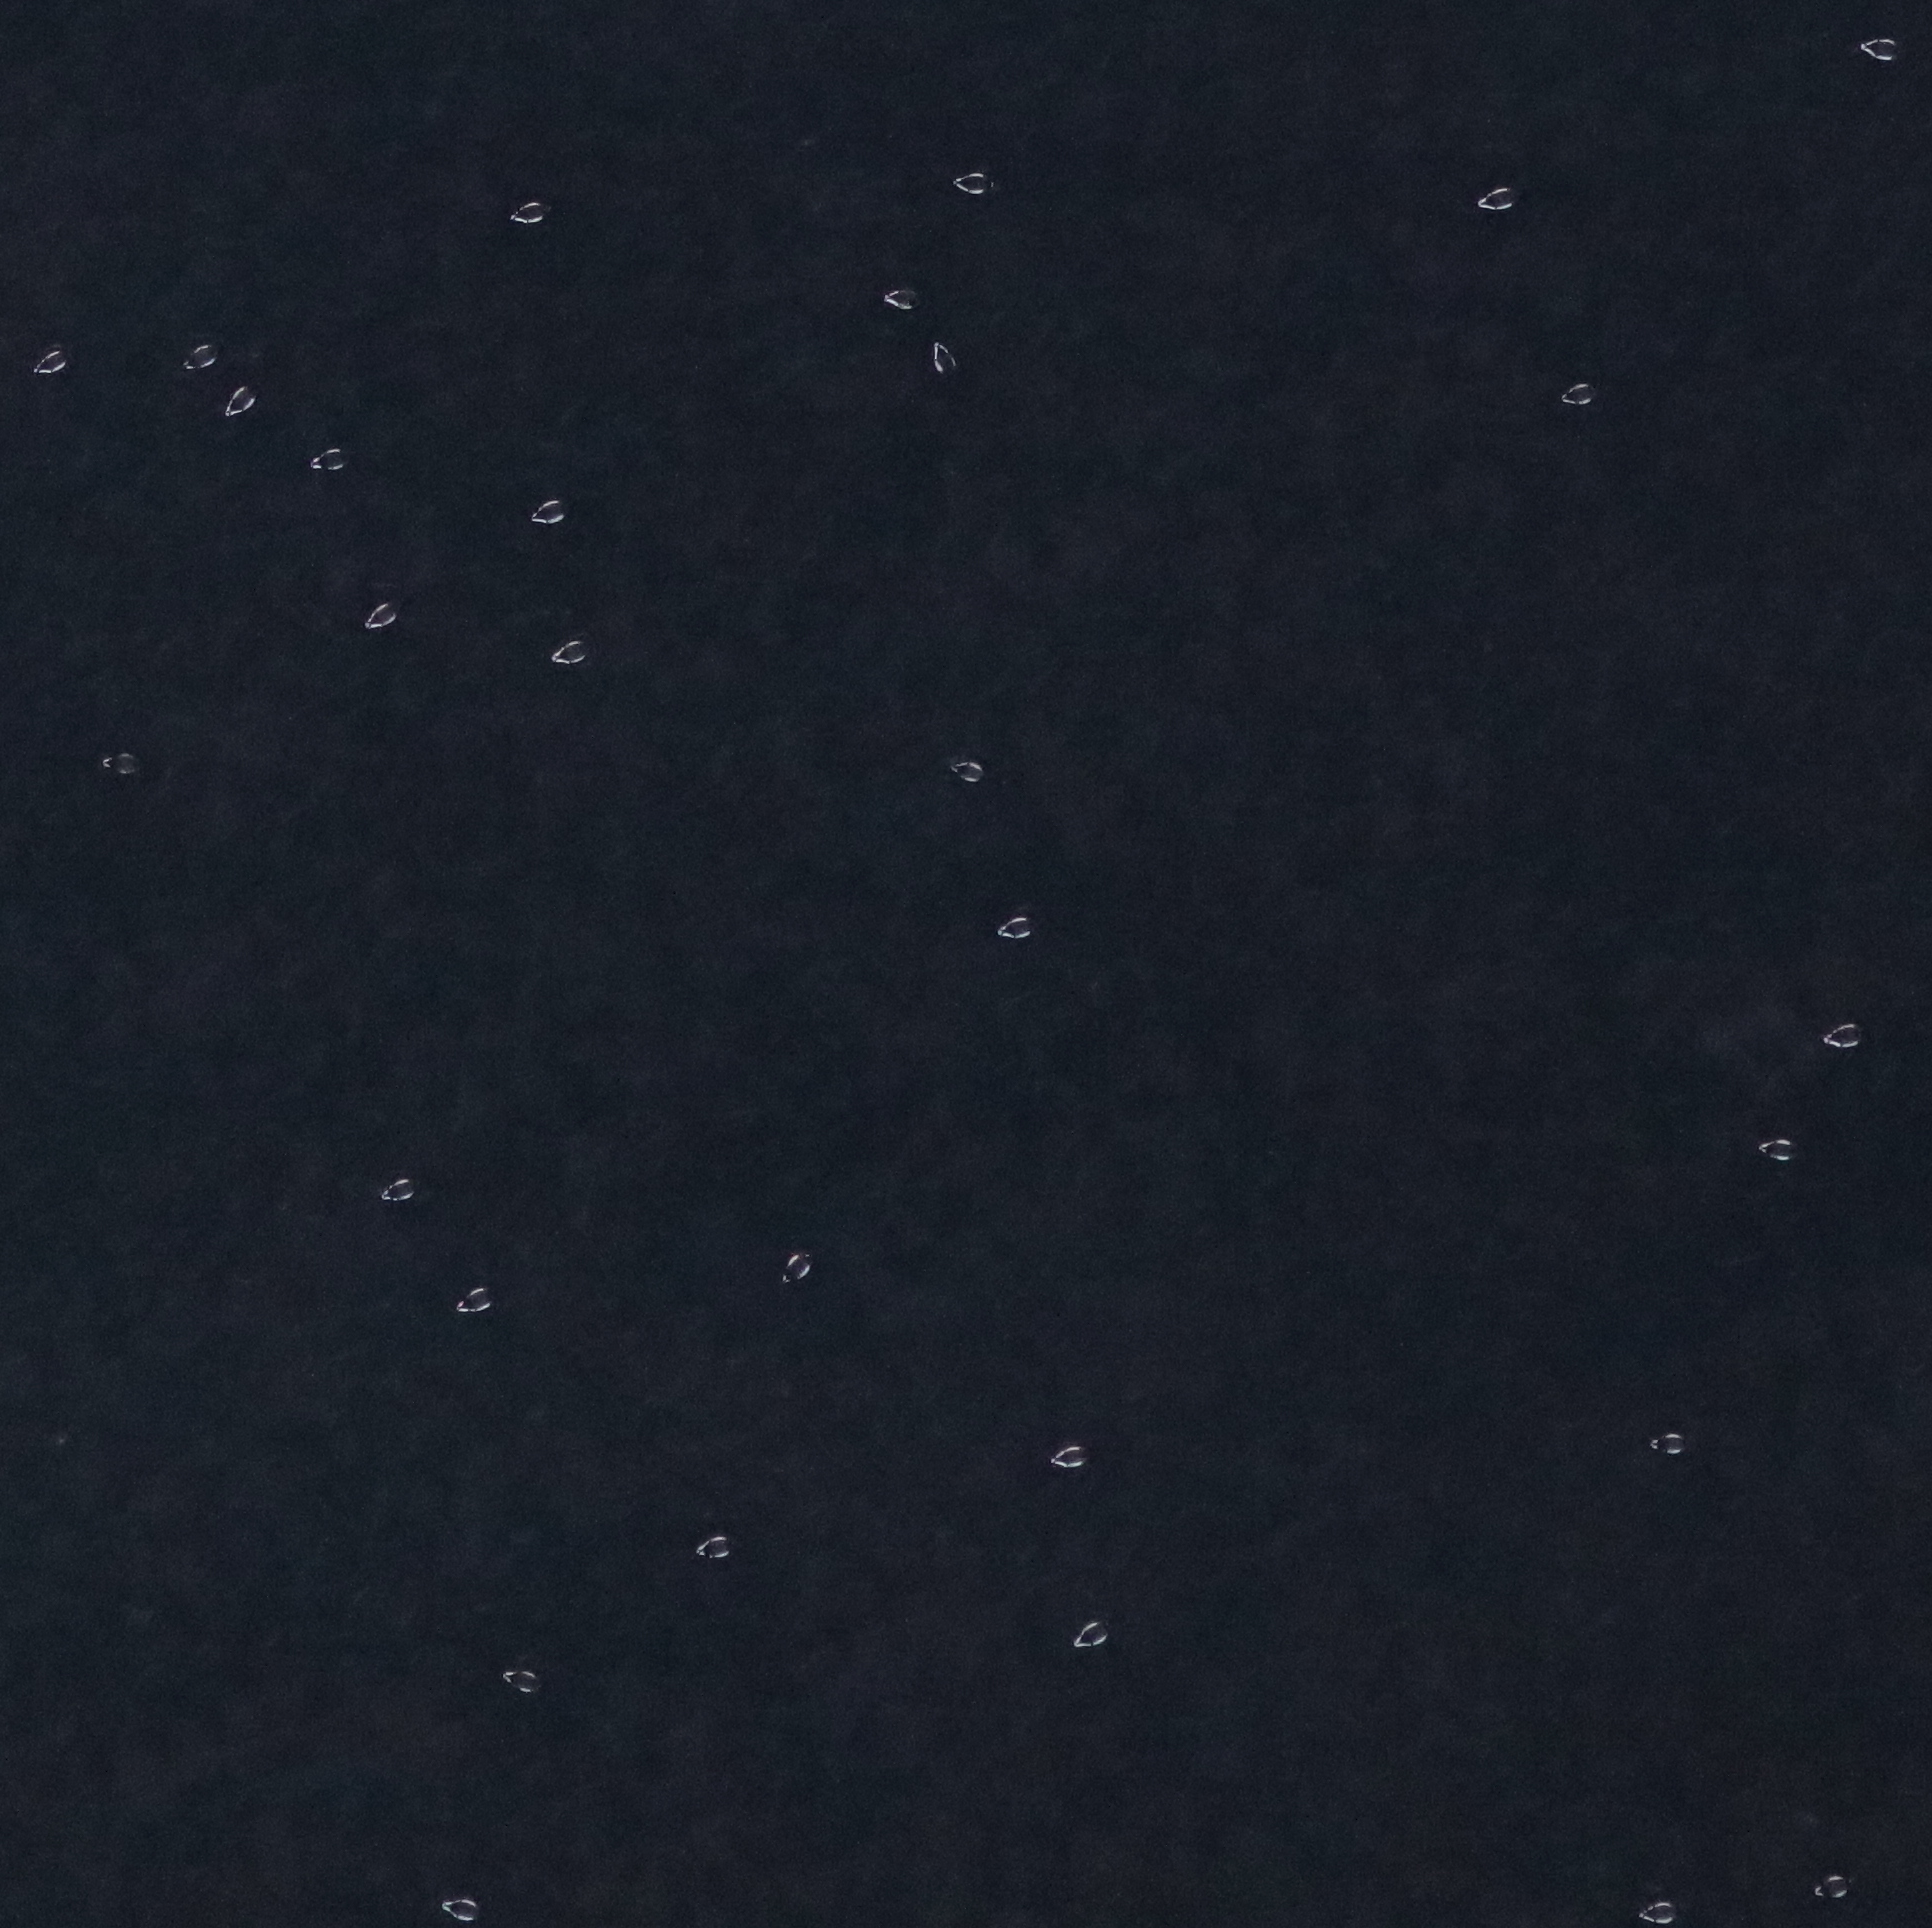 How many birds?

30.